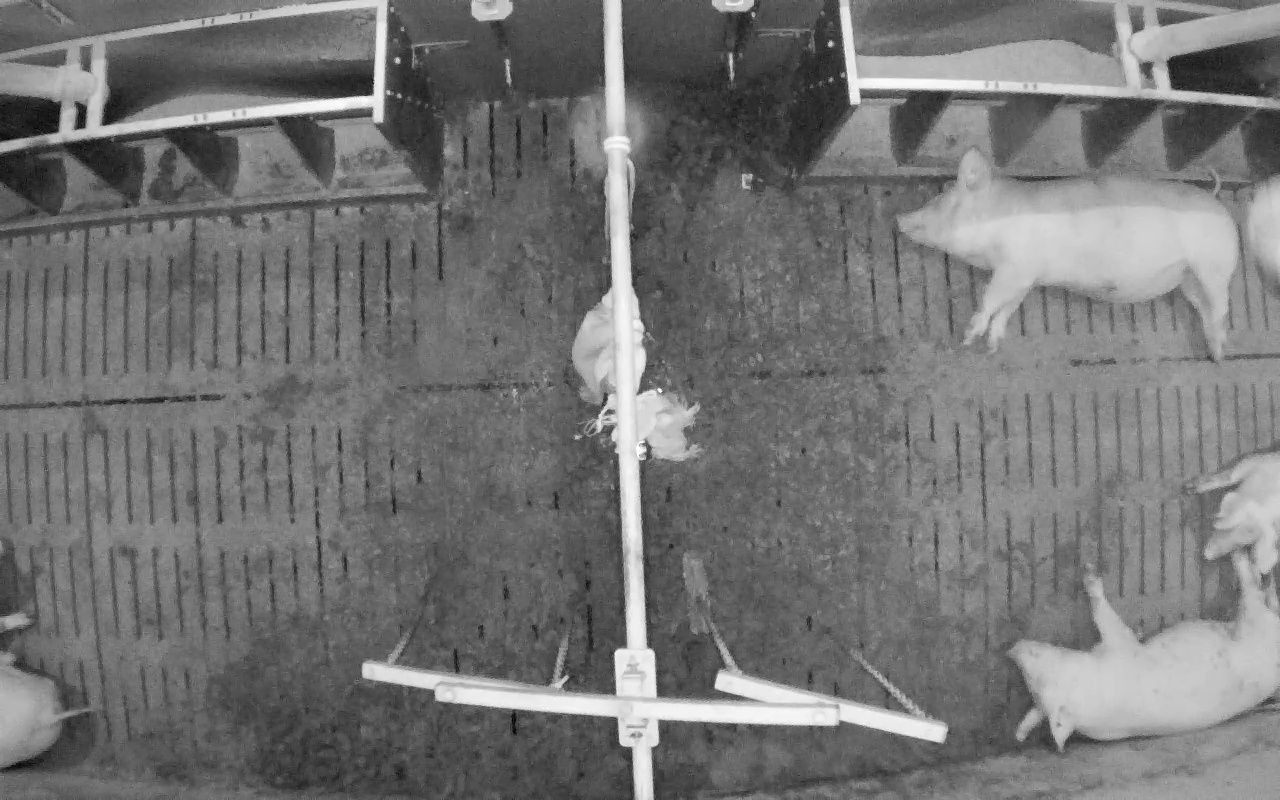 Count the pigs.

4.